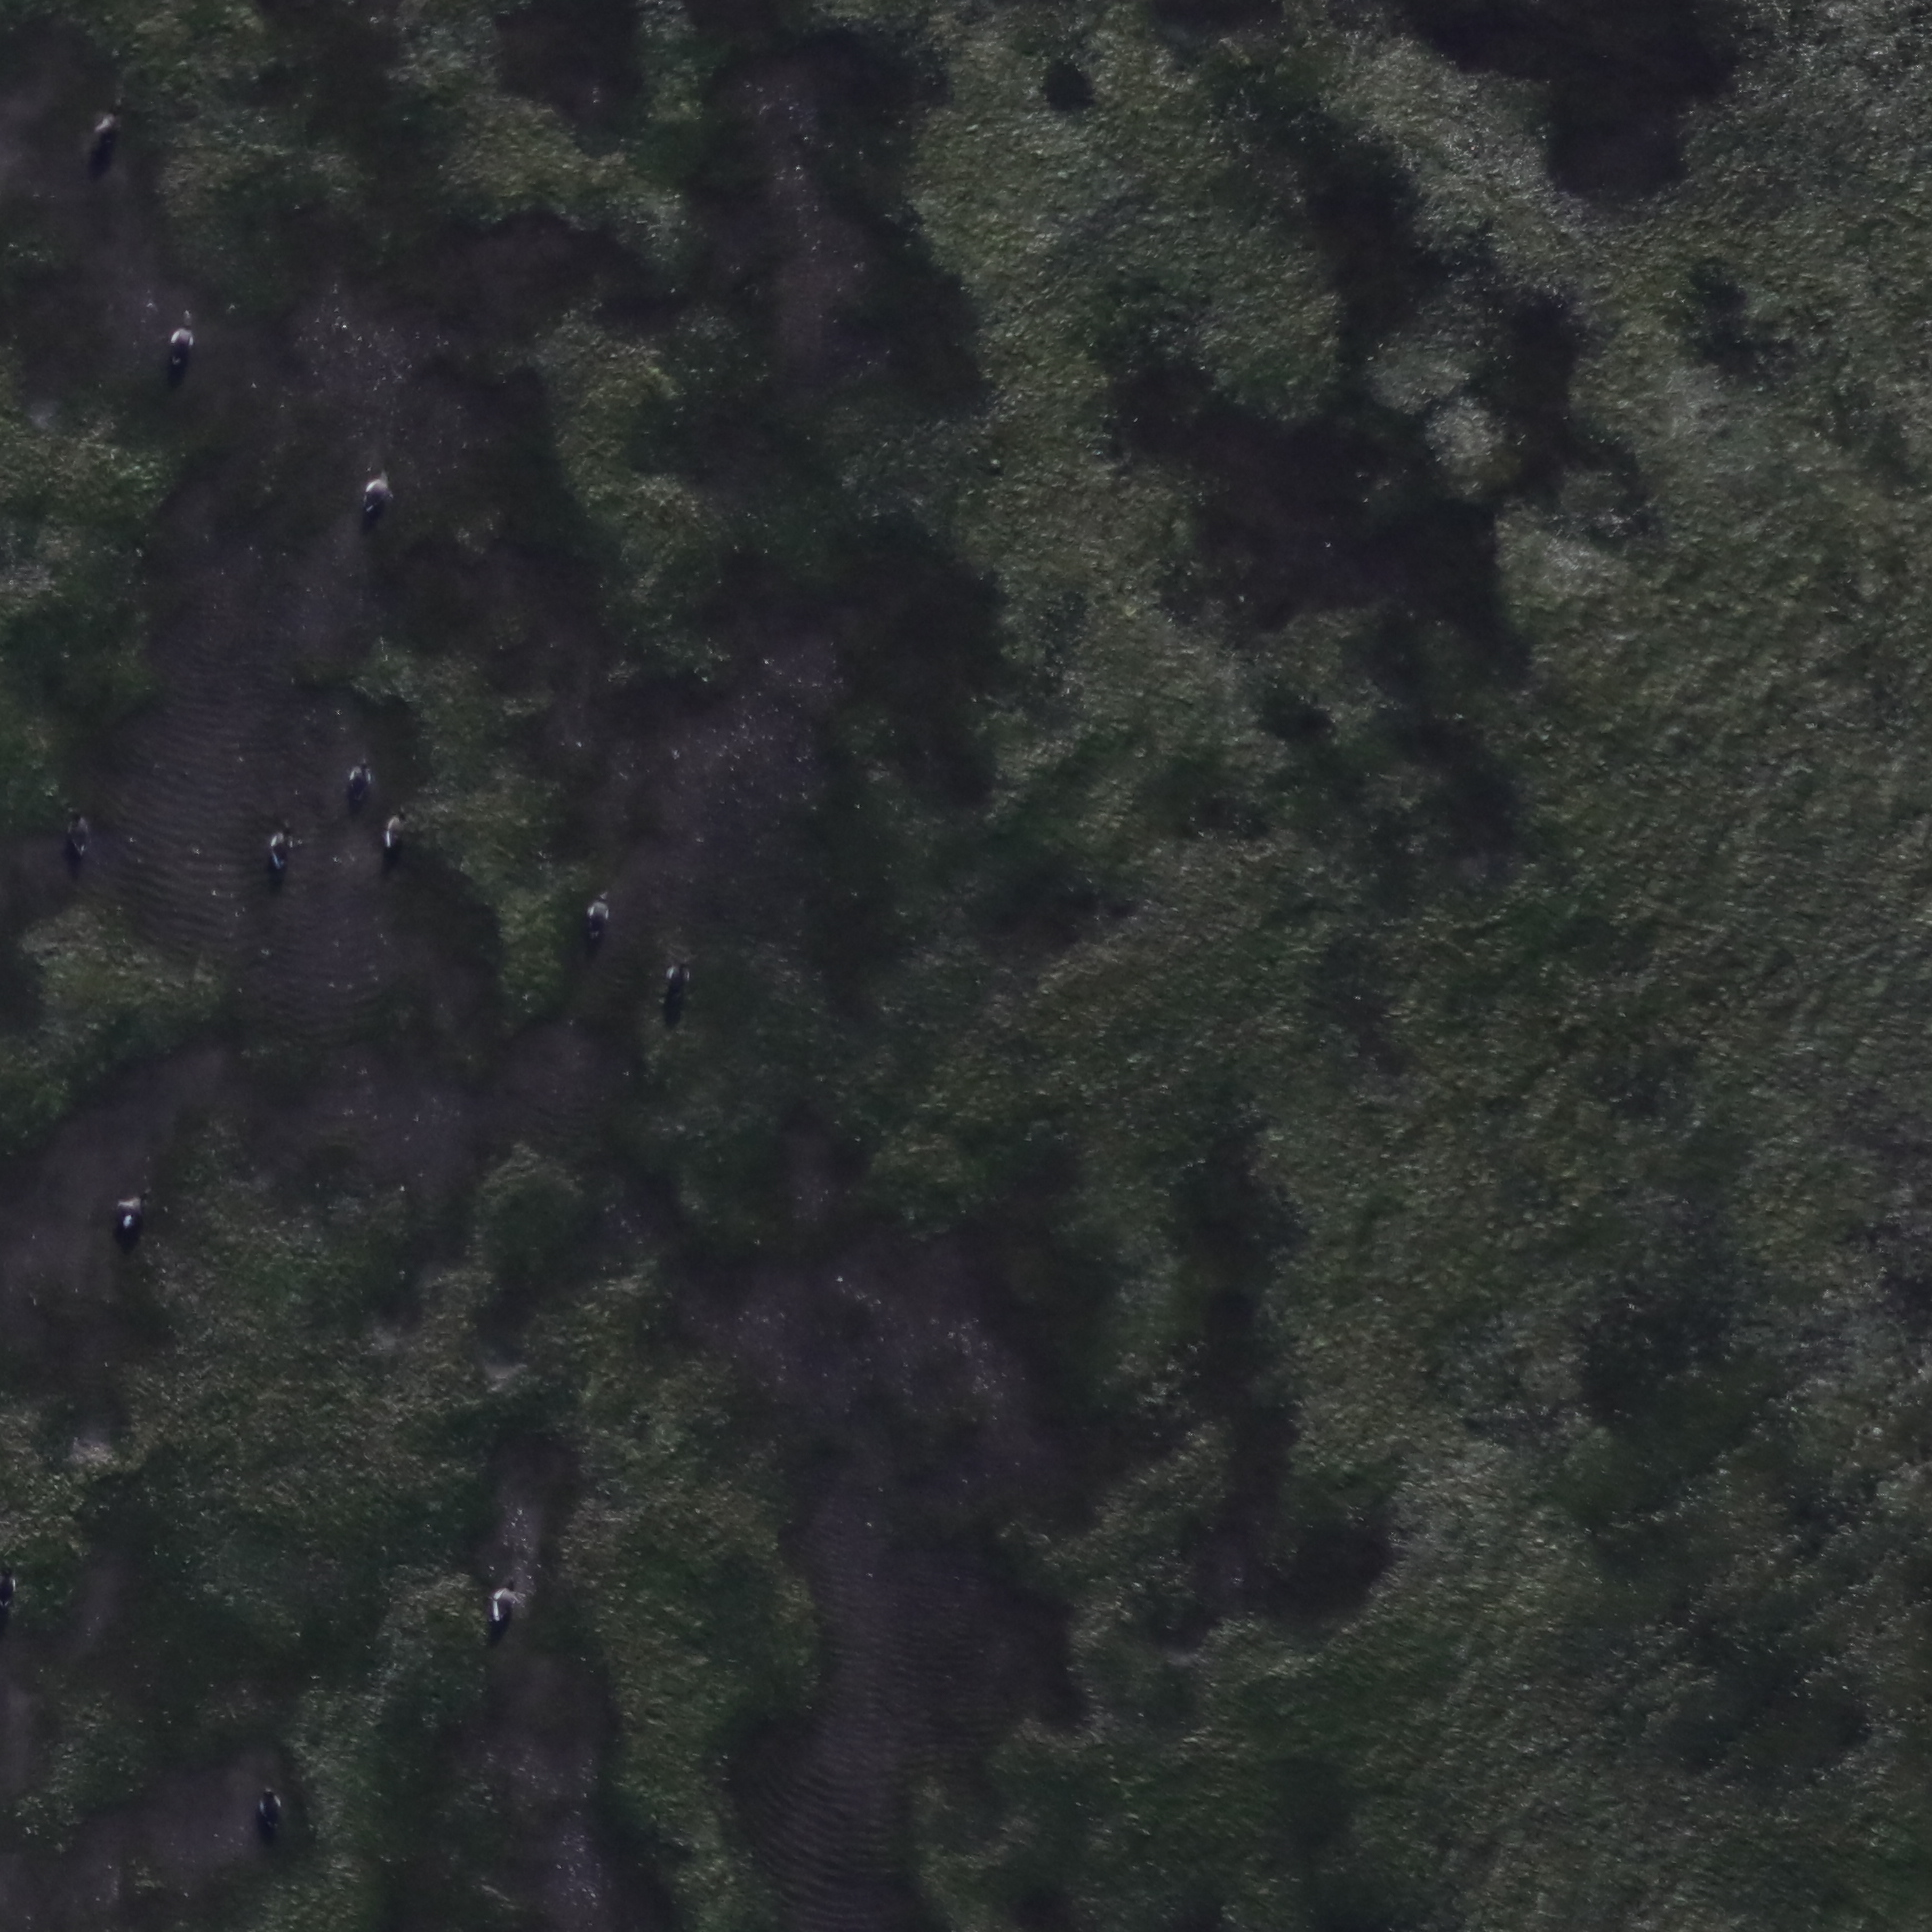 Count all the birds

13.